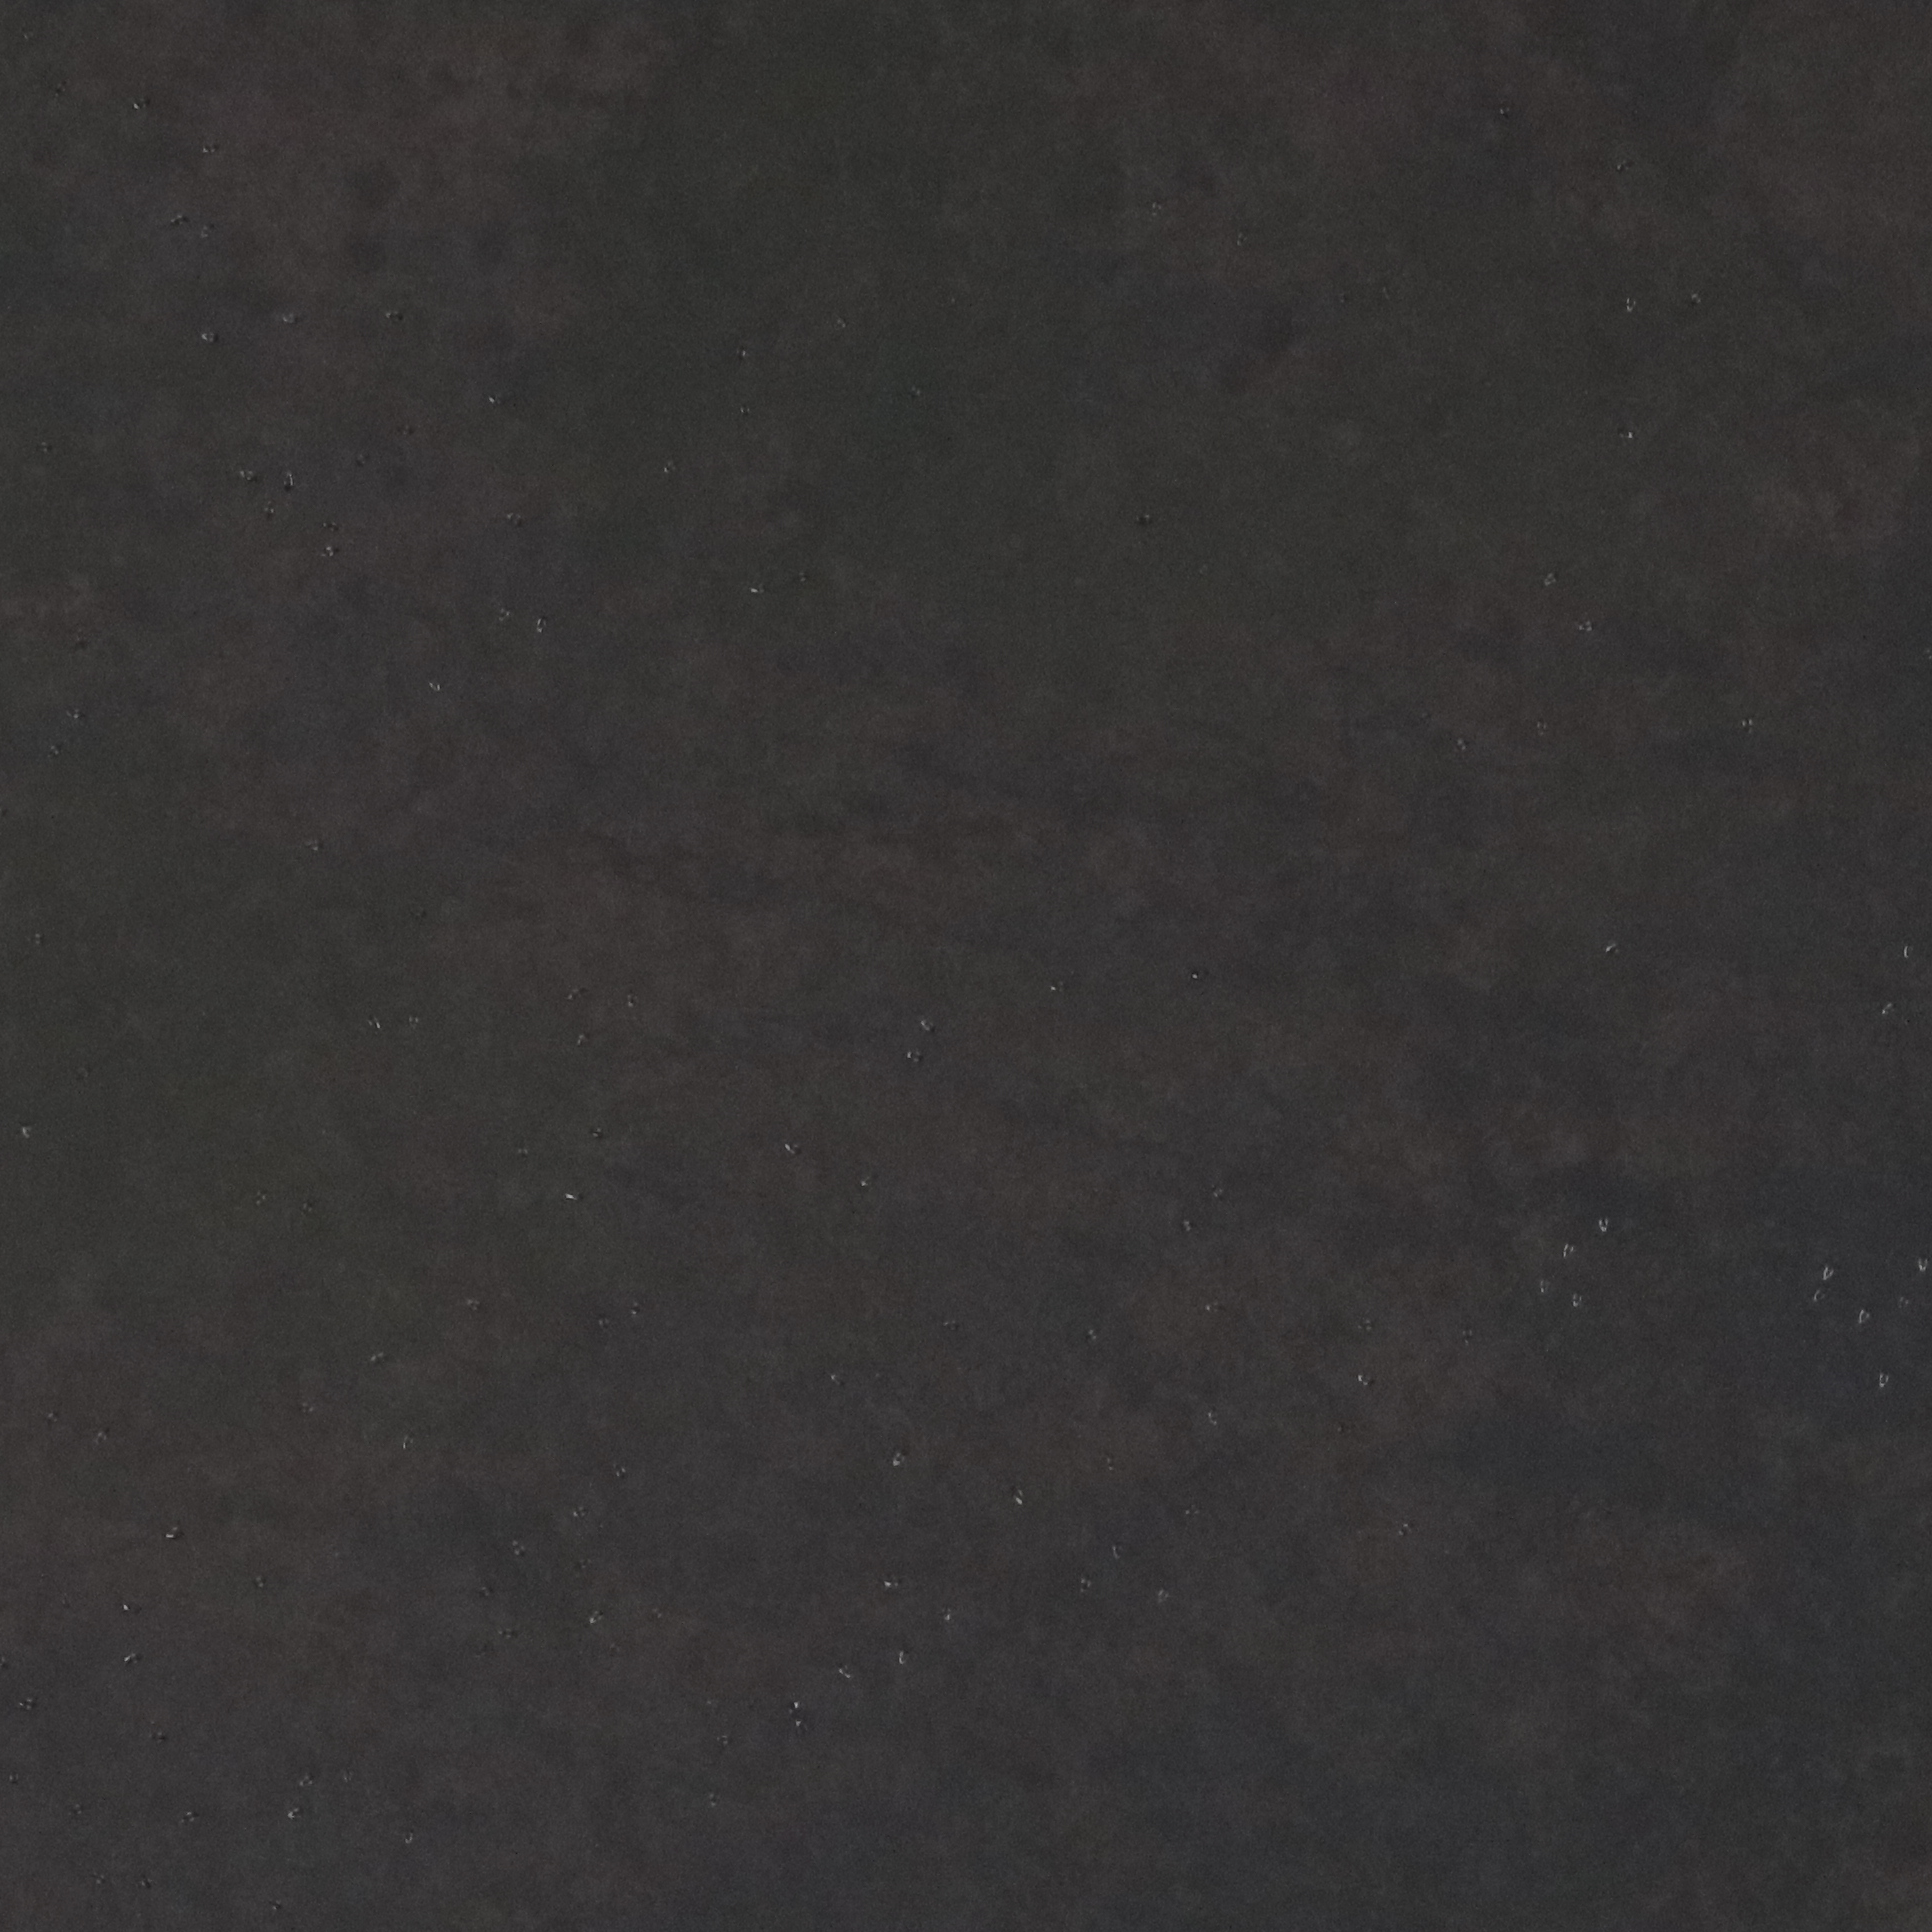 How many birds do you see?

144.